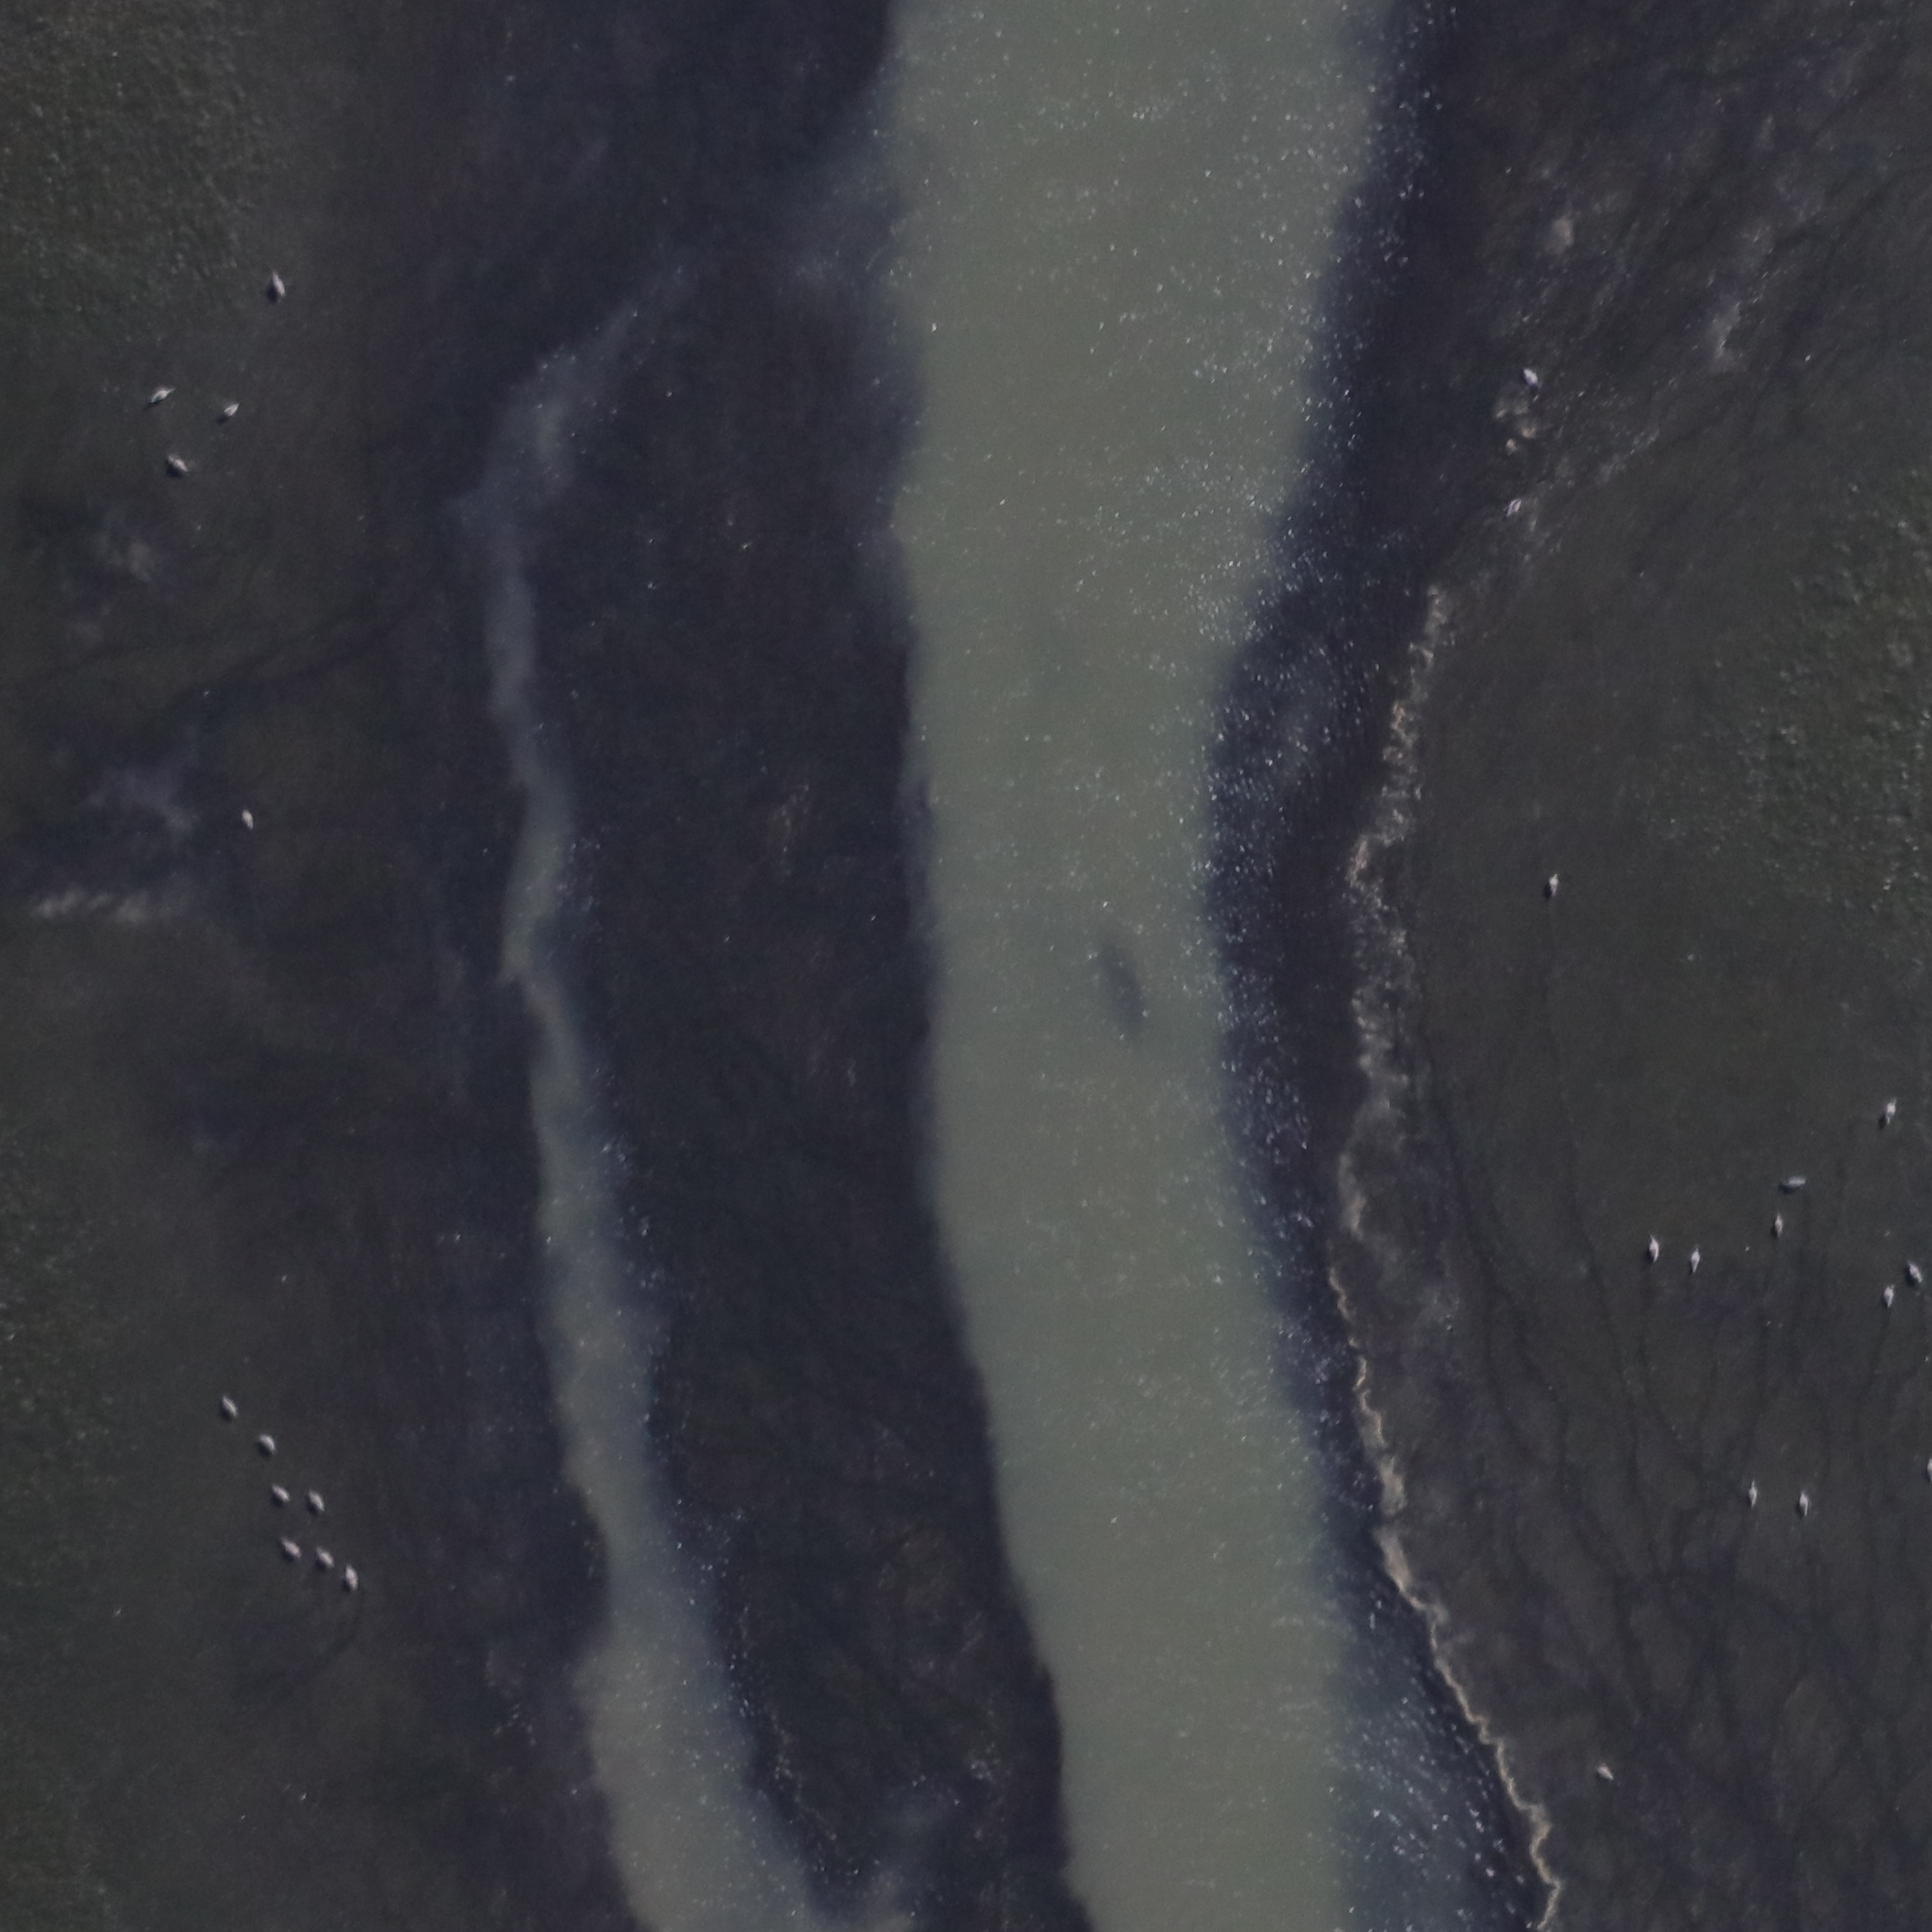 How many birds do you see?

26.